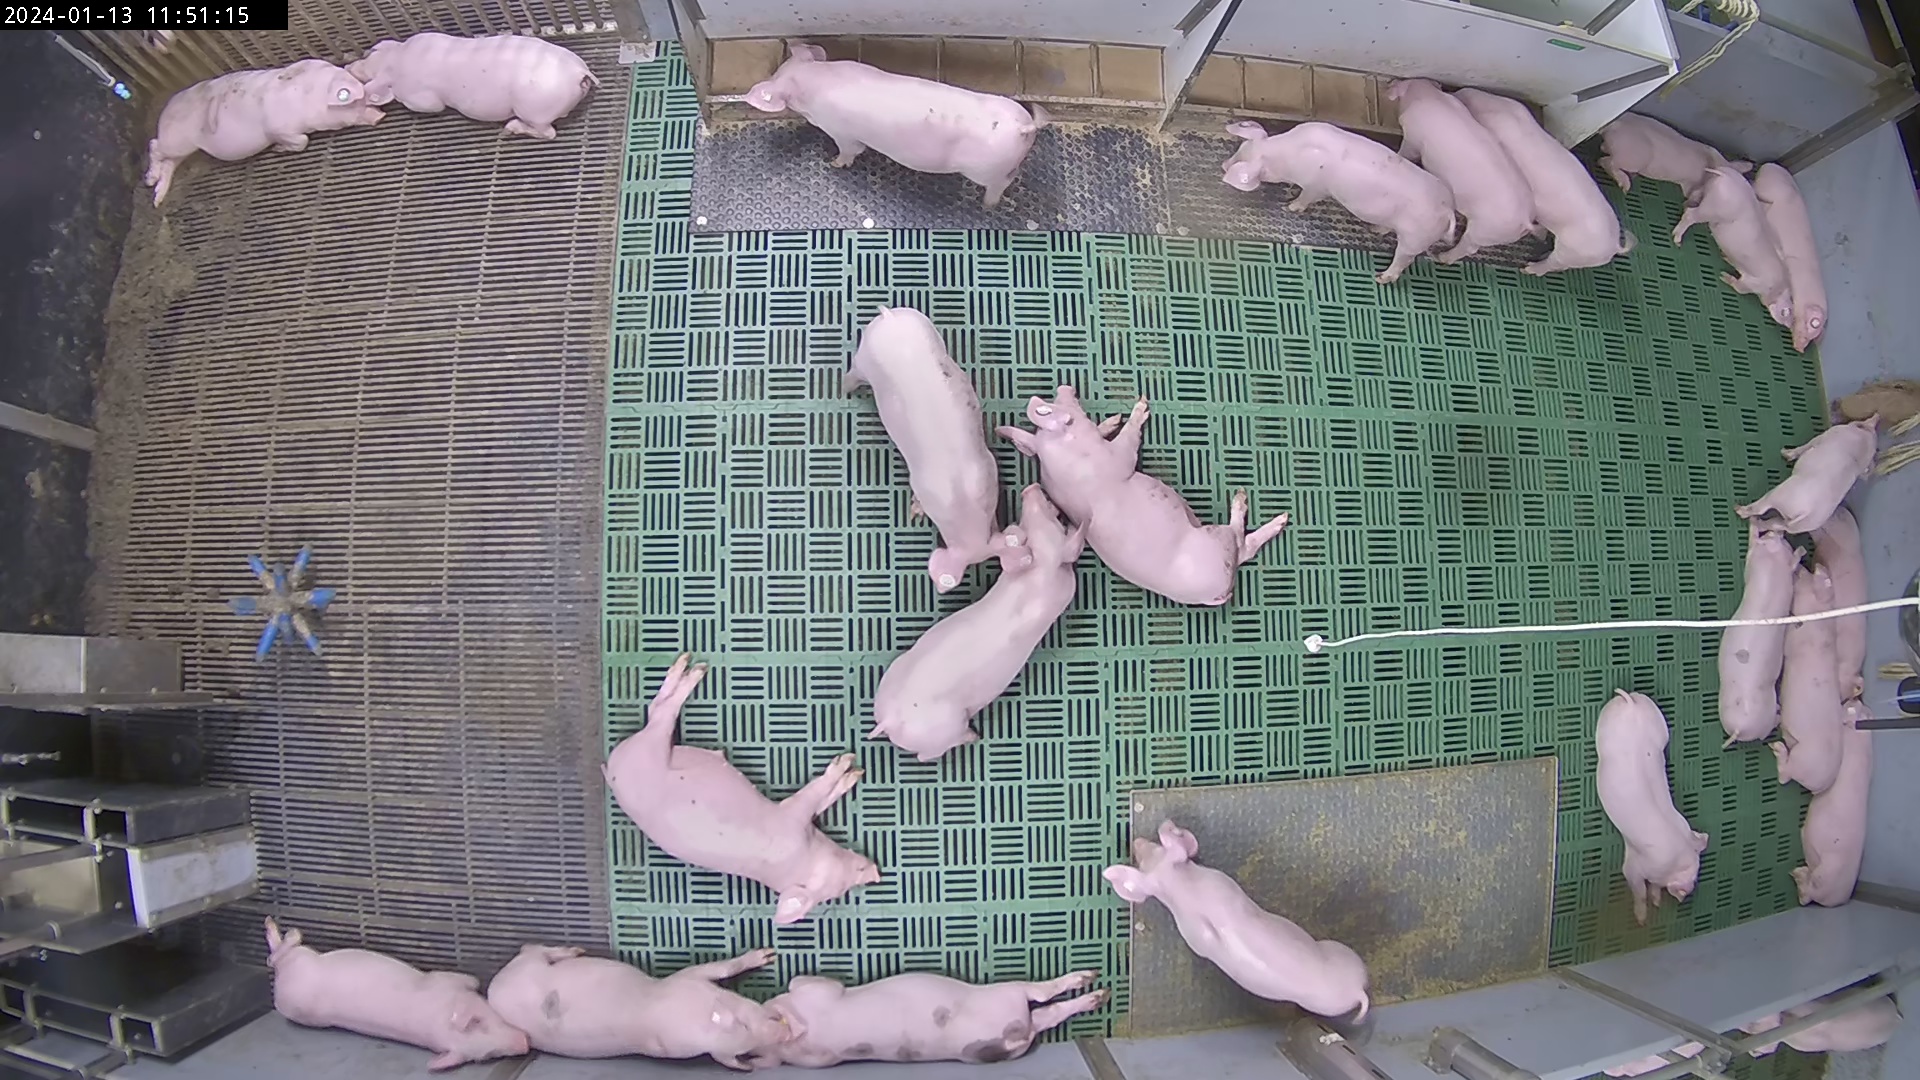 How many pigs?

25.